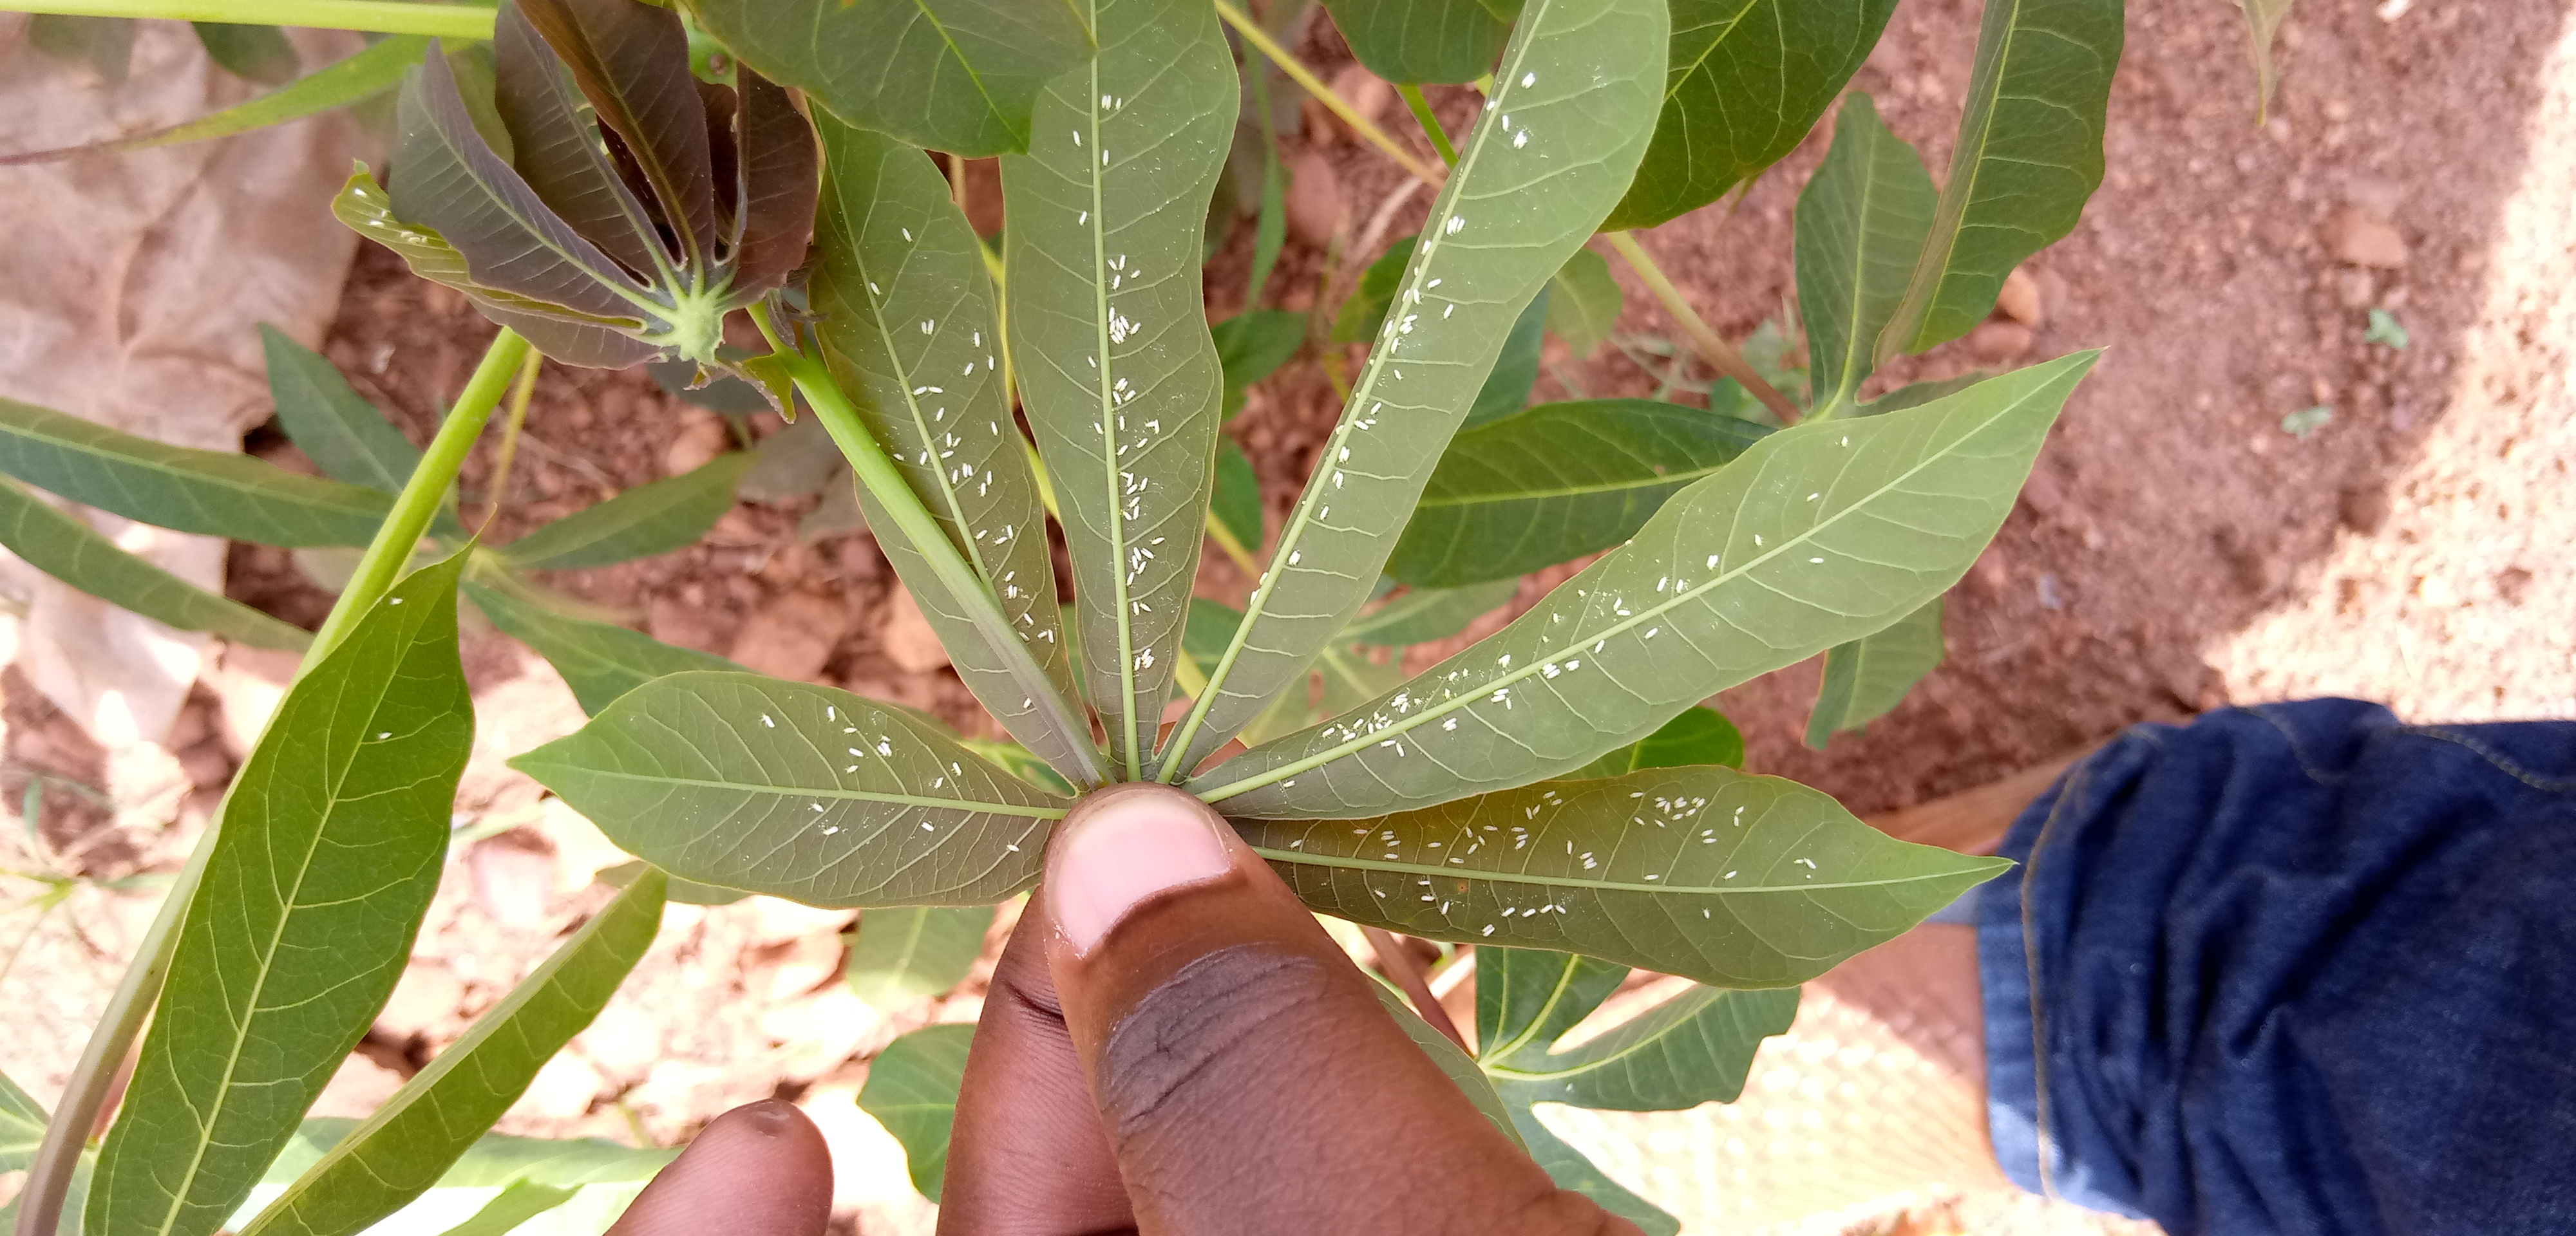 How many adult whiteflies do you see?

231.